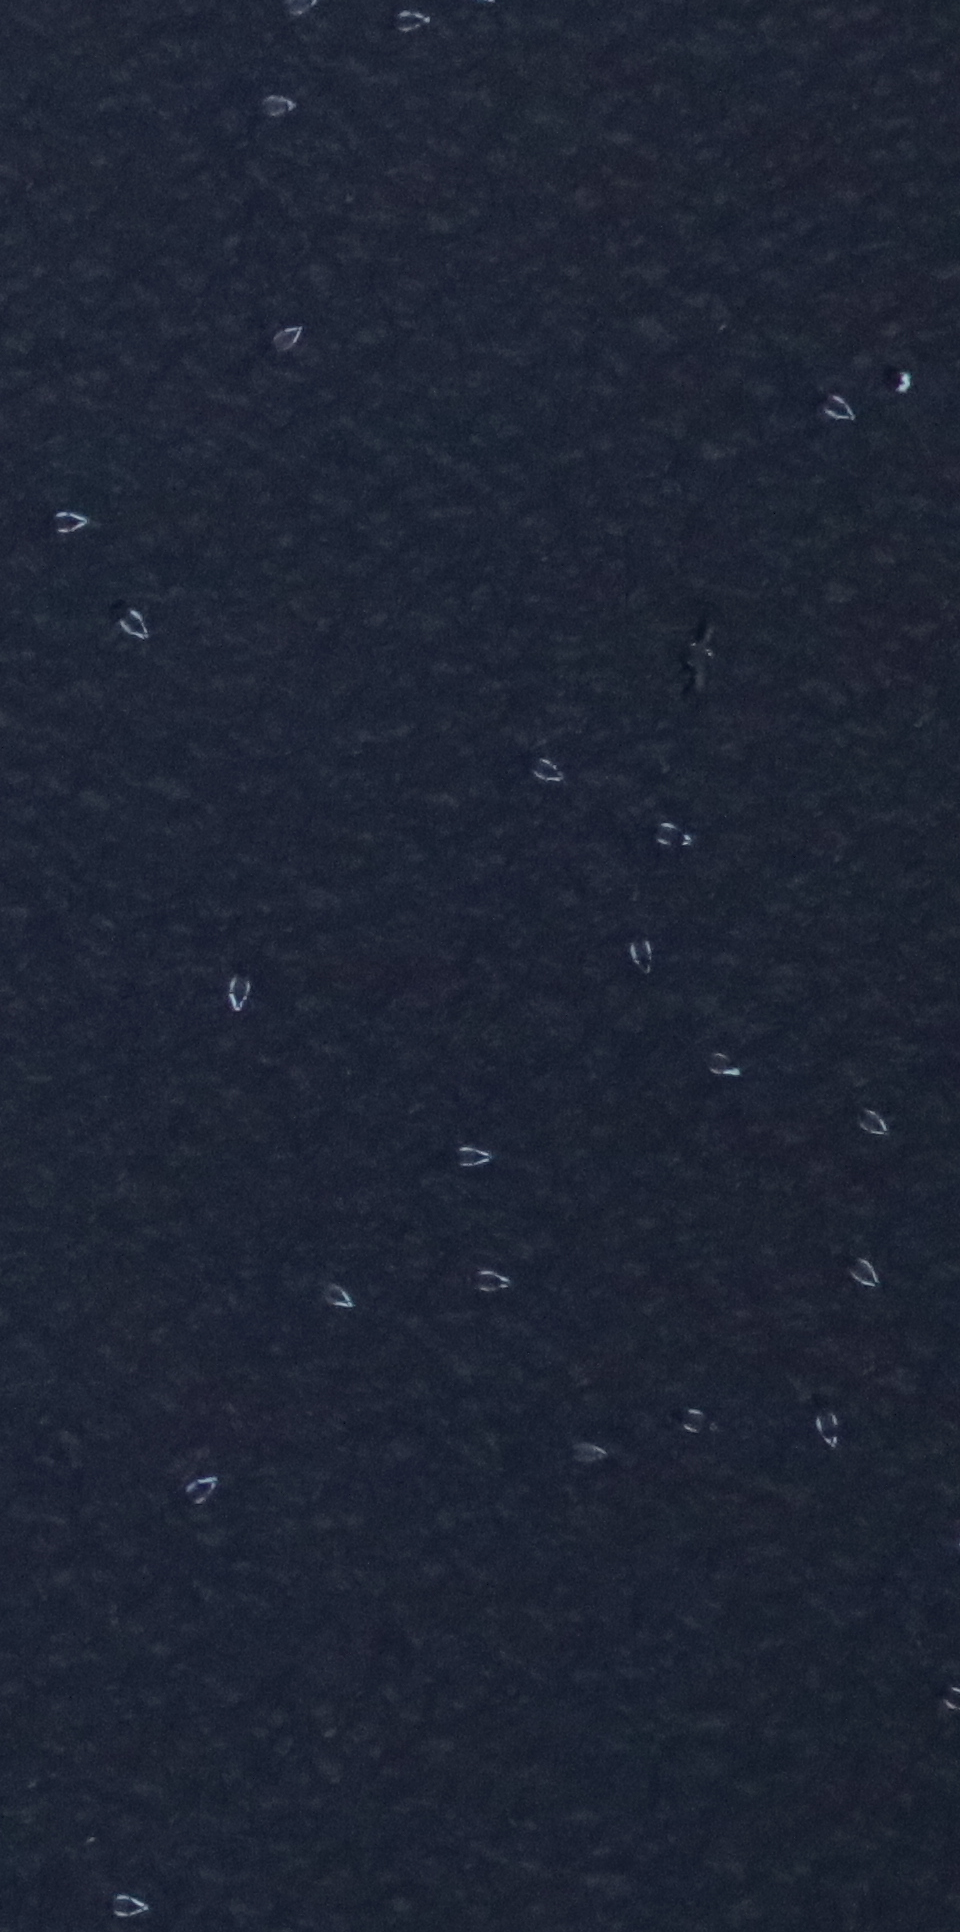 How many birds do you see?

24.